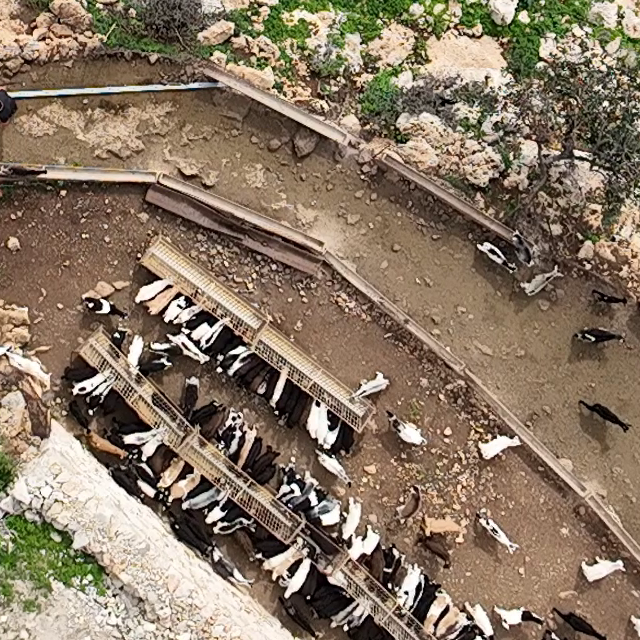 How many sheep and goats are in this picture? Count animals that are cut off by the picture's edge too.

119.